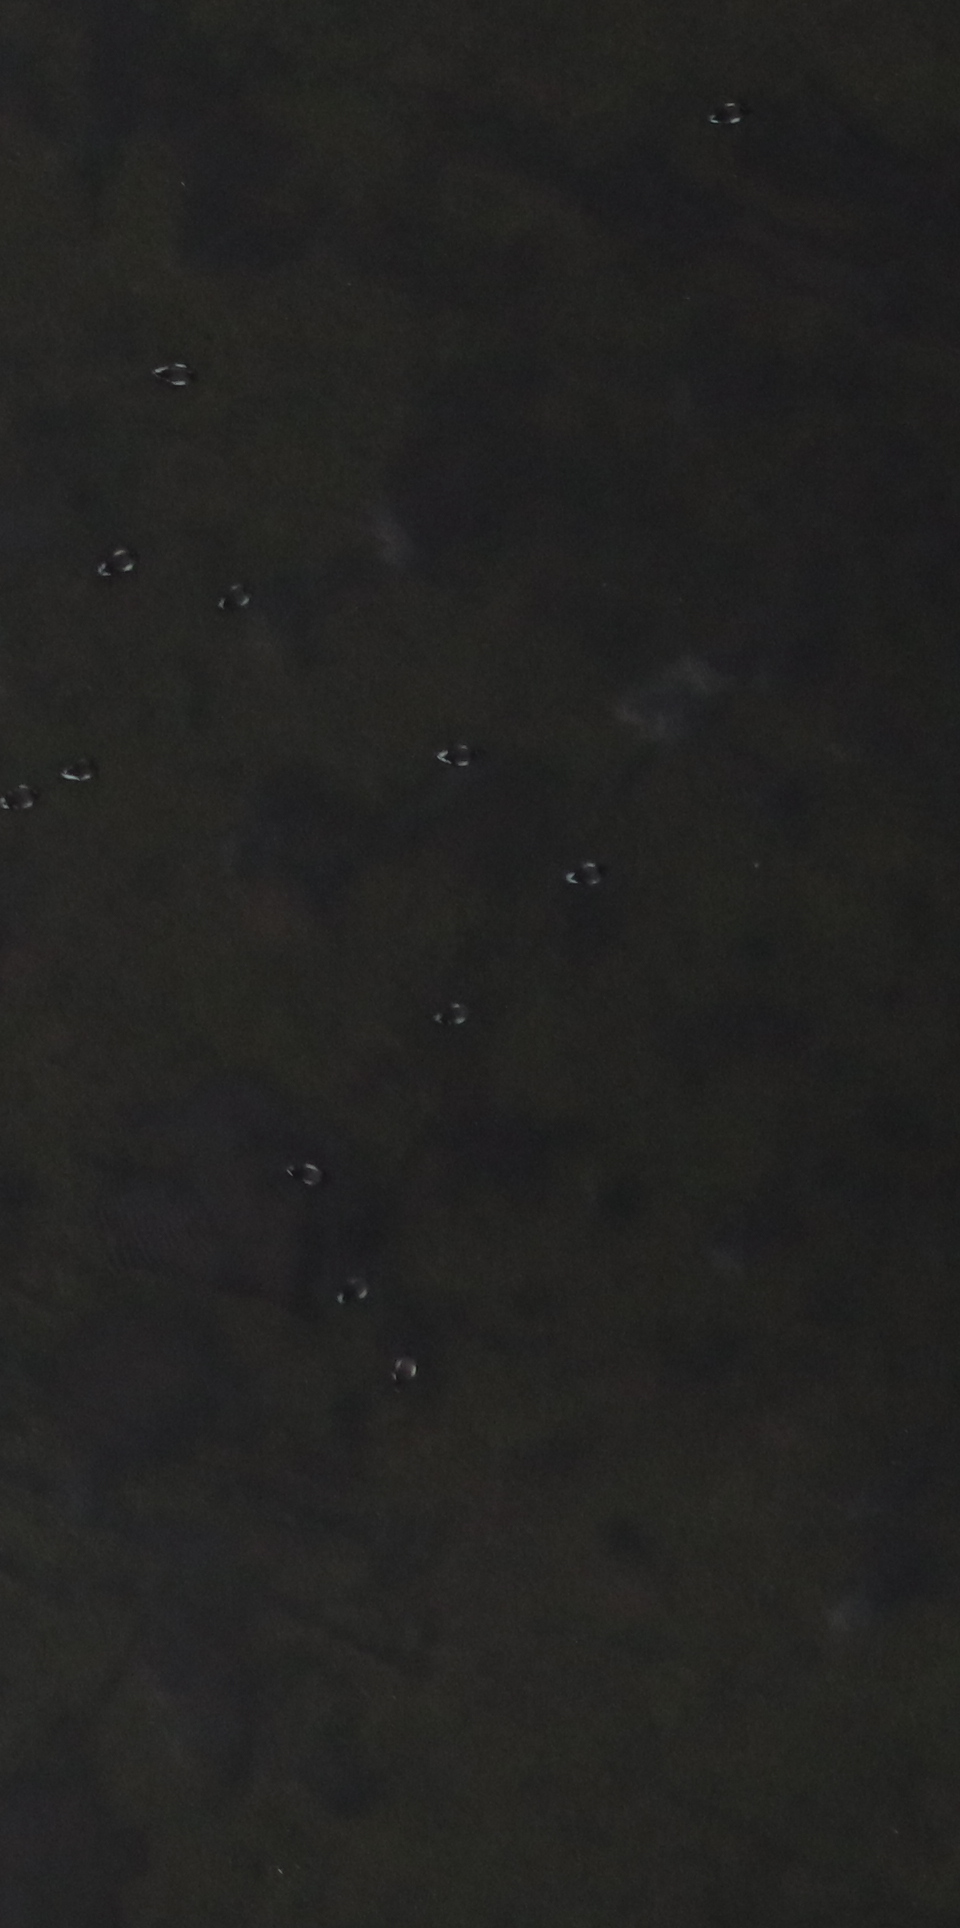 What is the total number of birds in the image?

12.